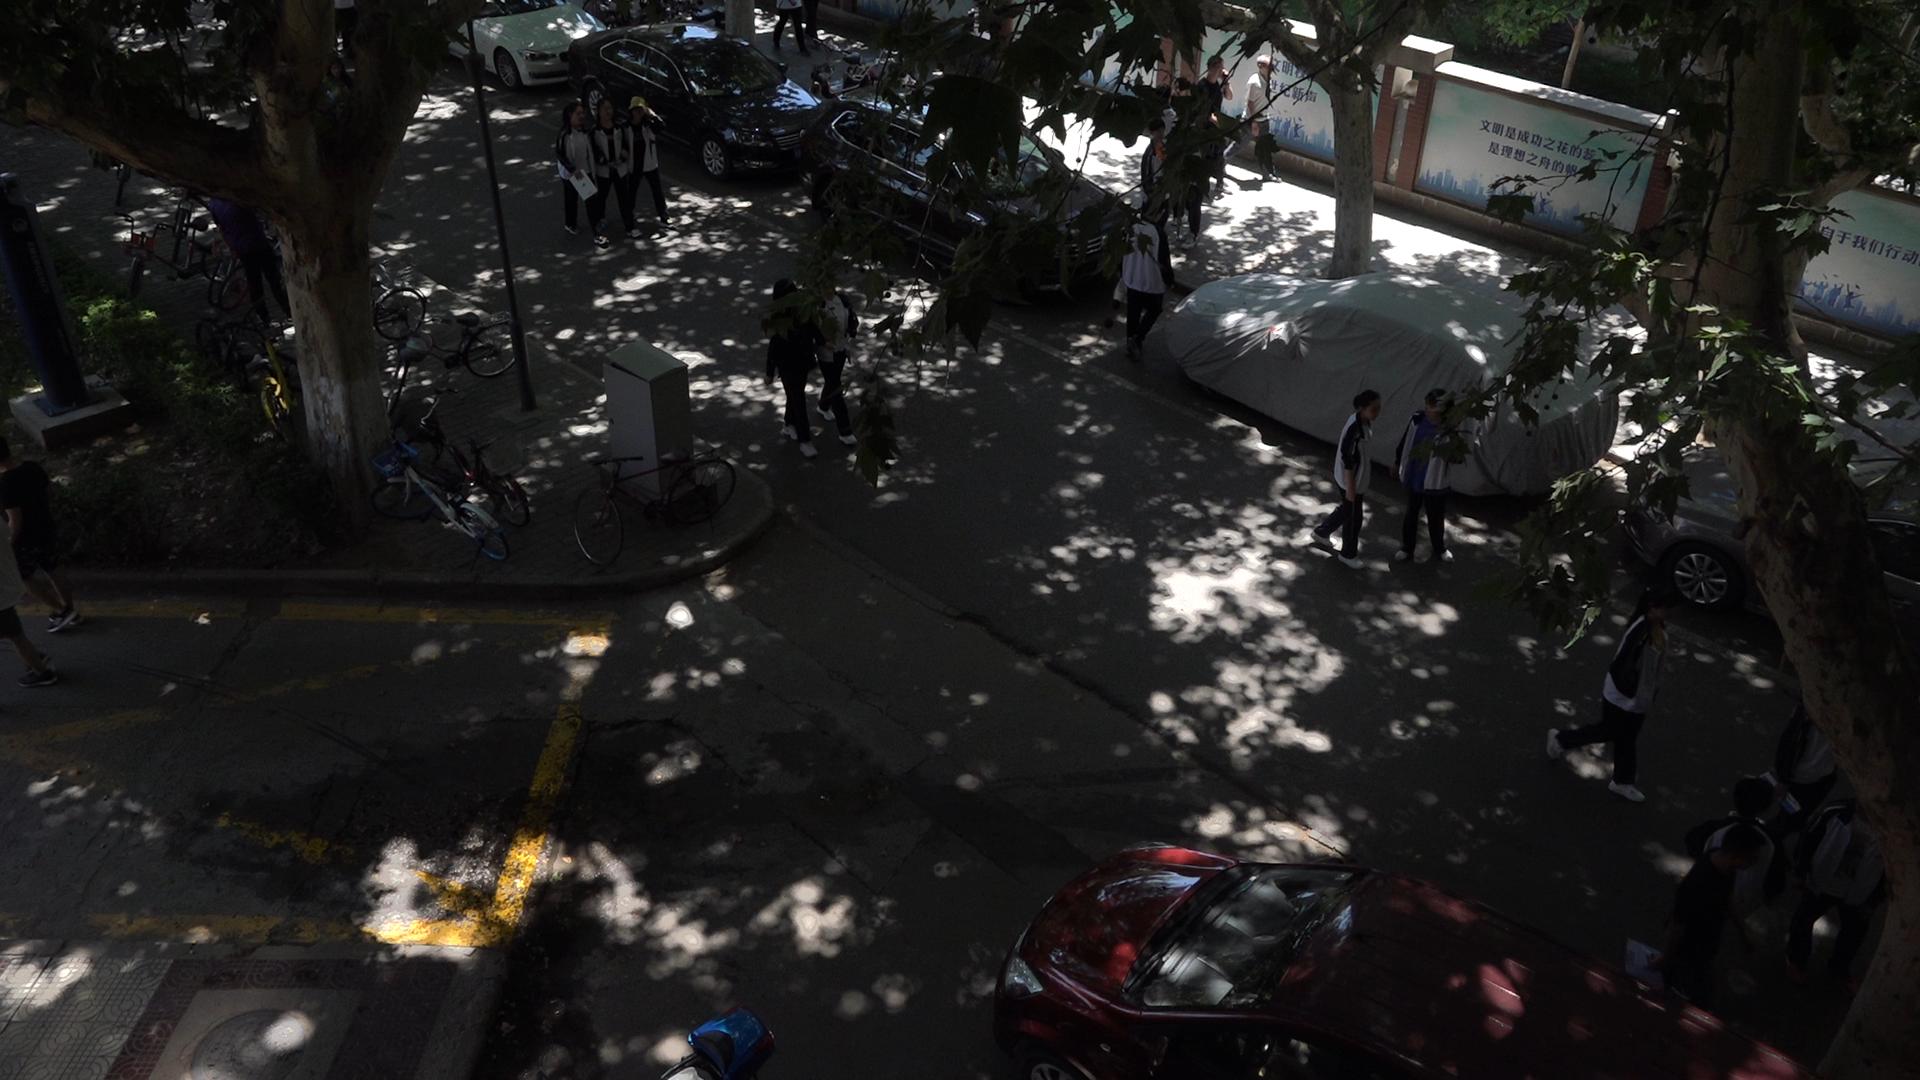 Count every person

17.